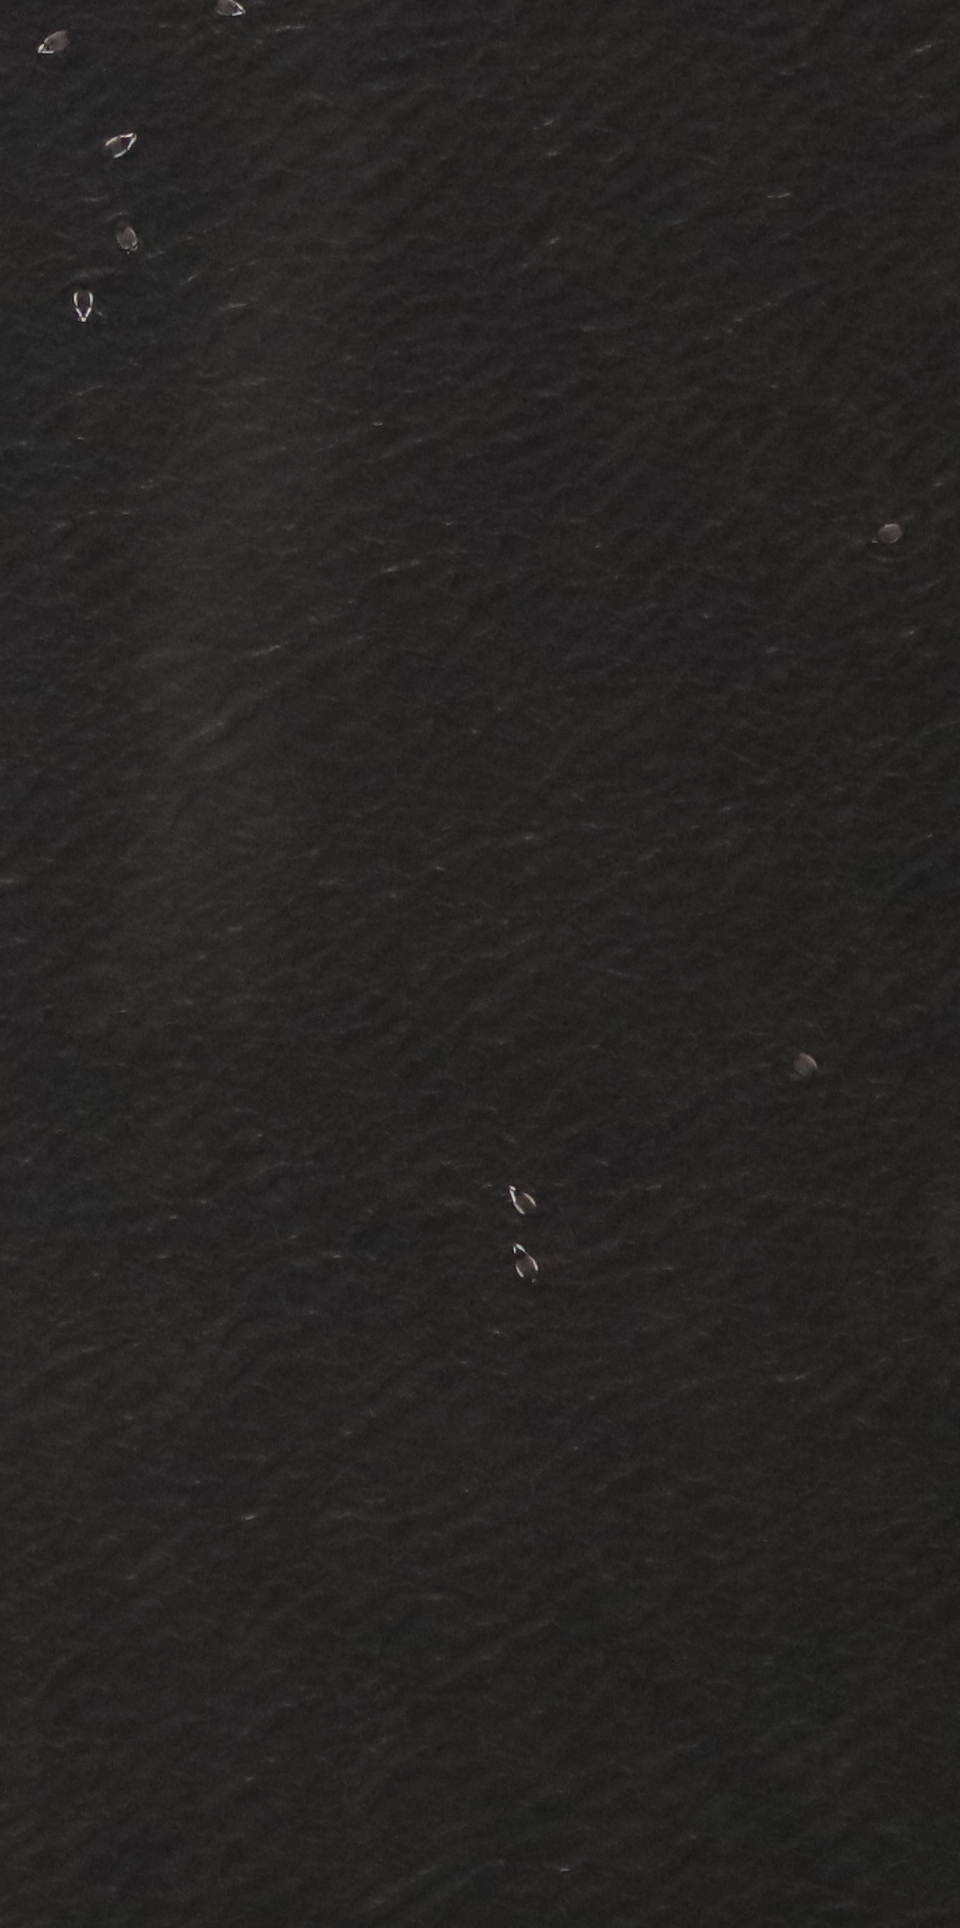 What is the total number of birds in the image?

9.